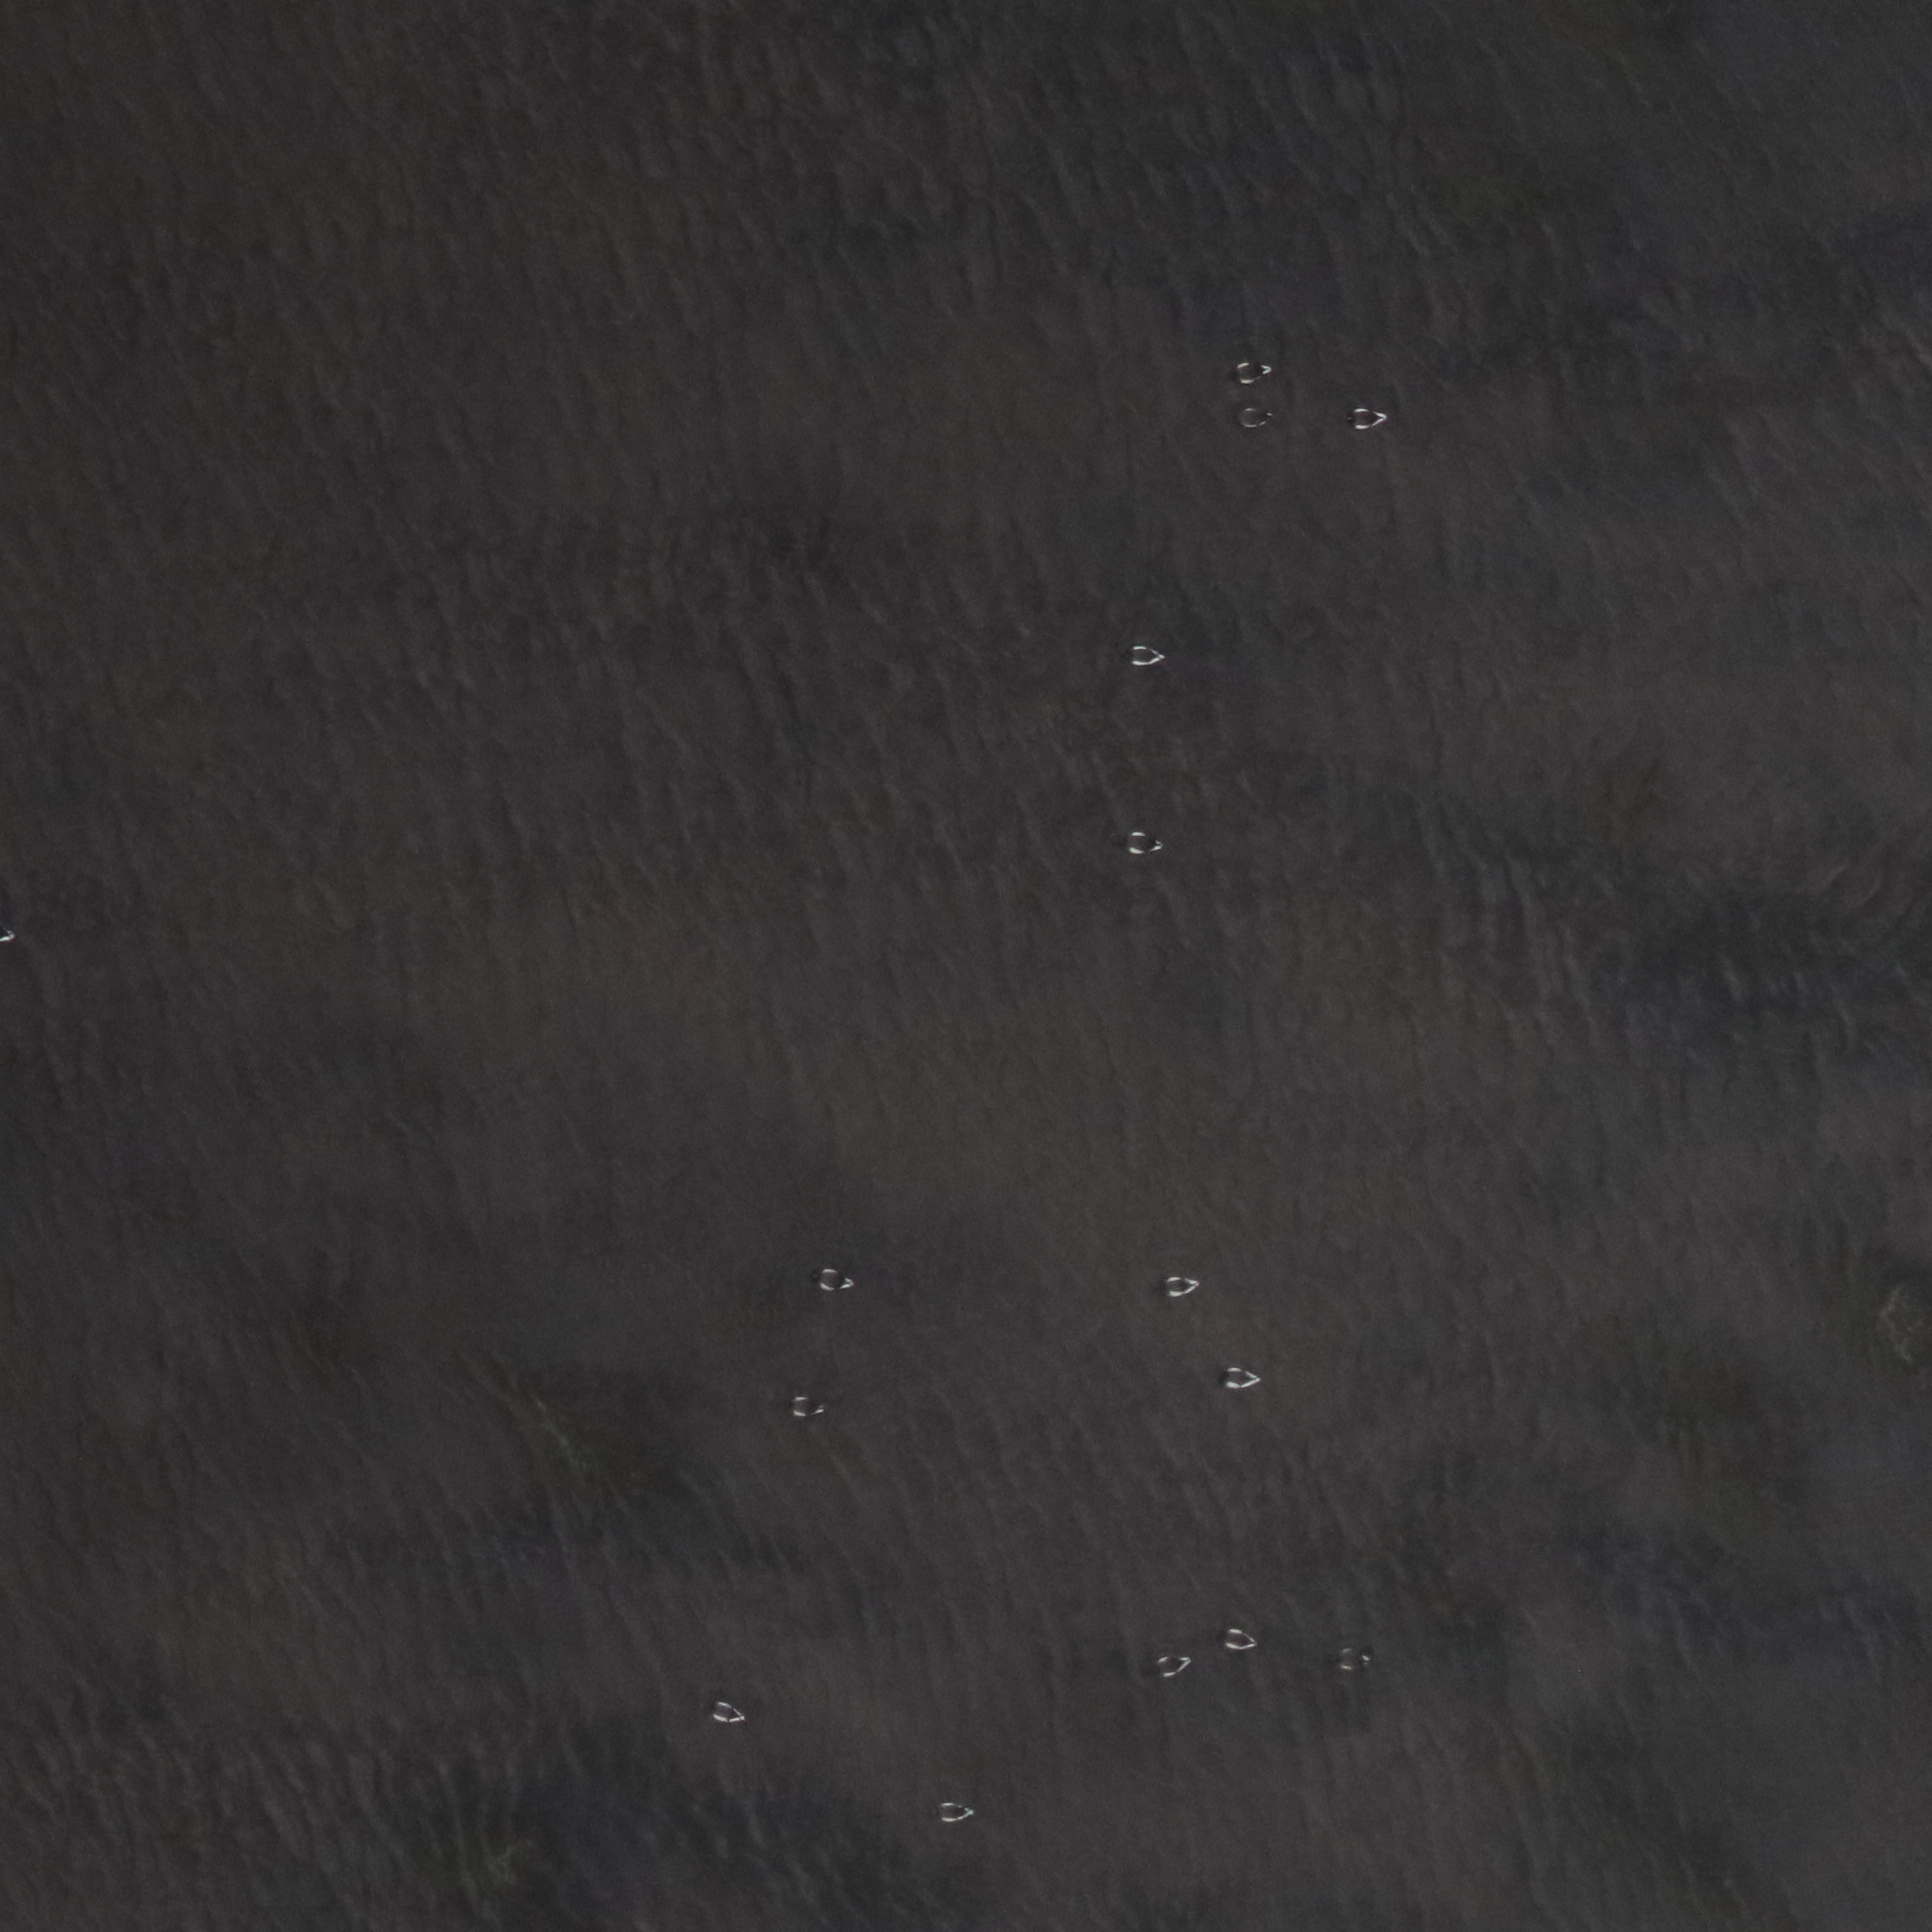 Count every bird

14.